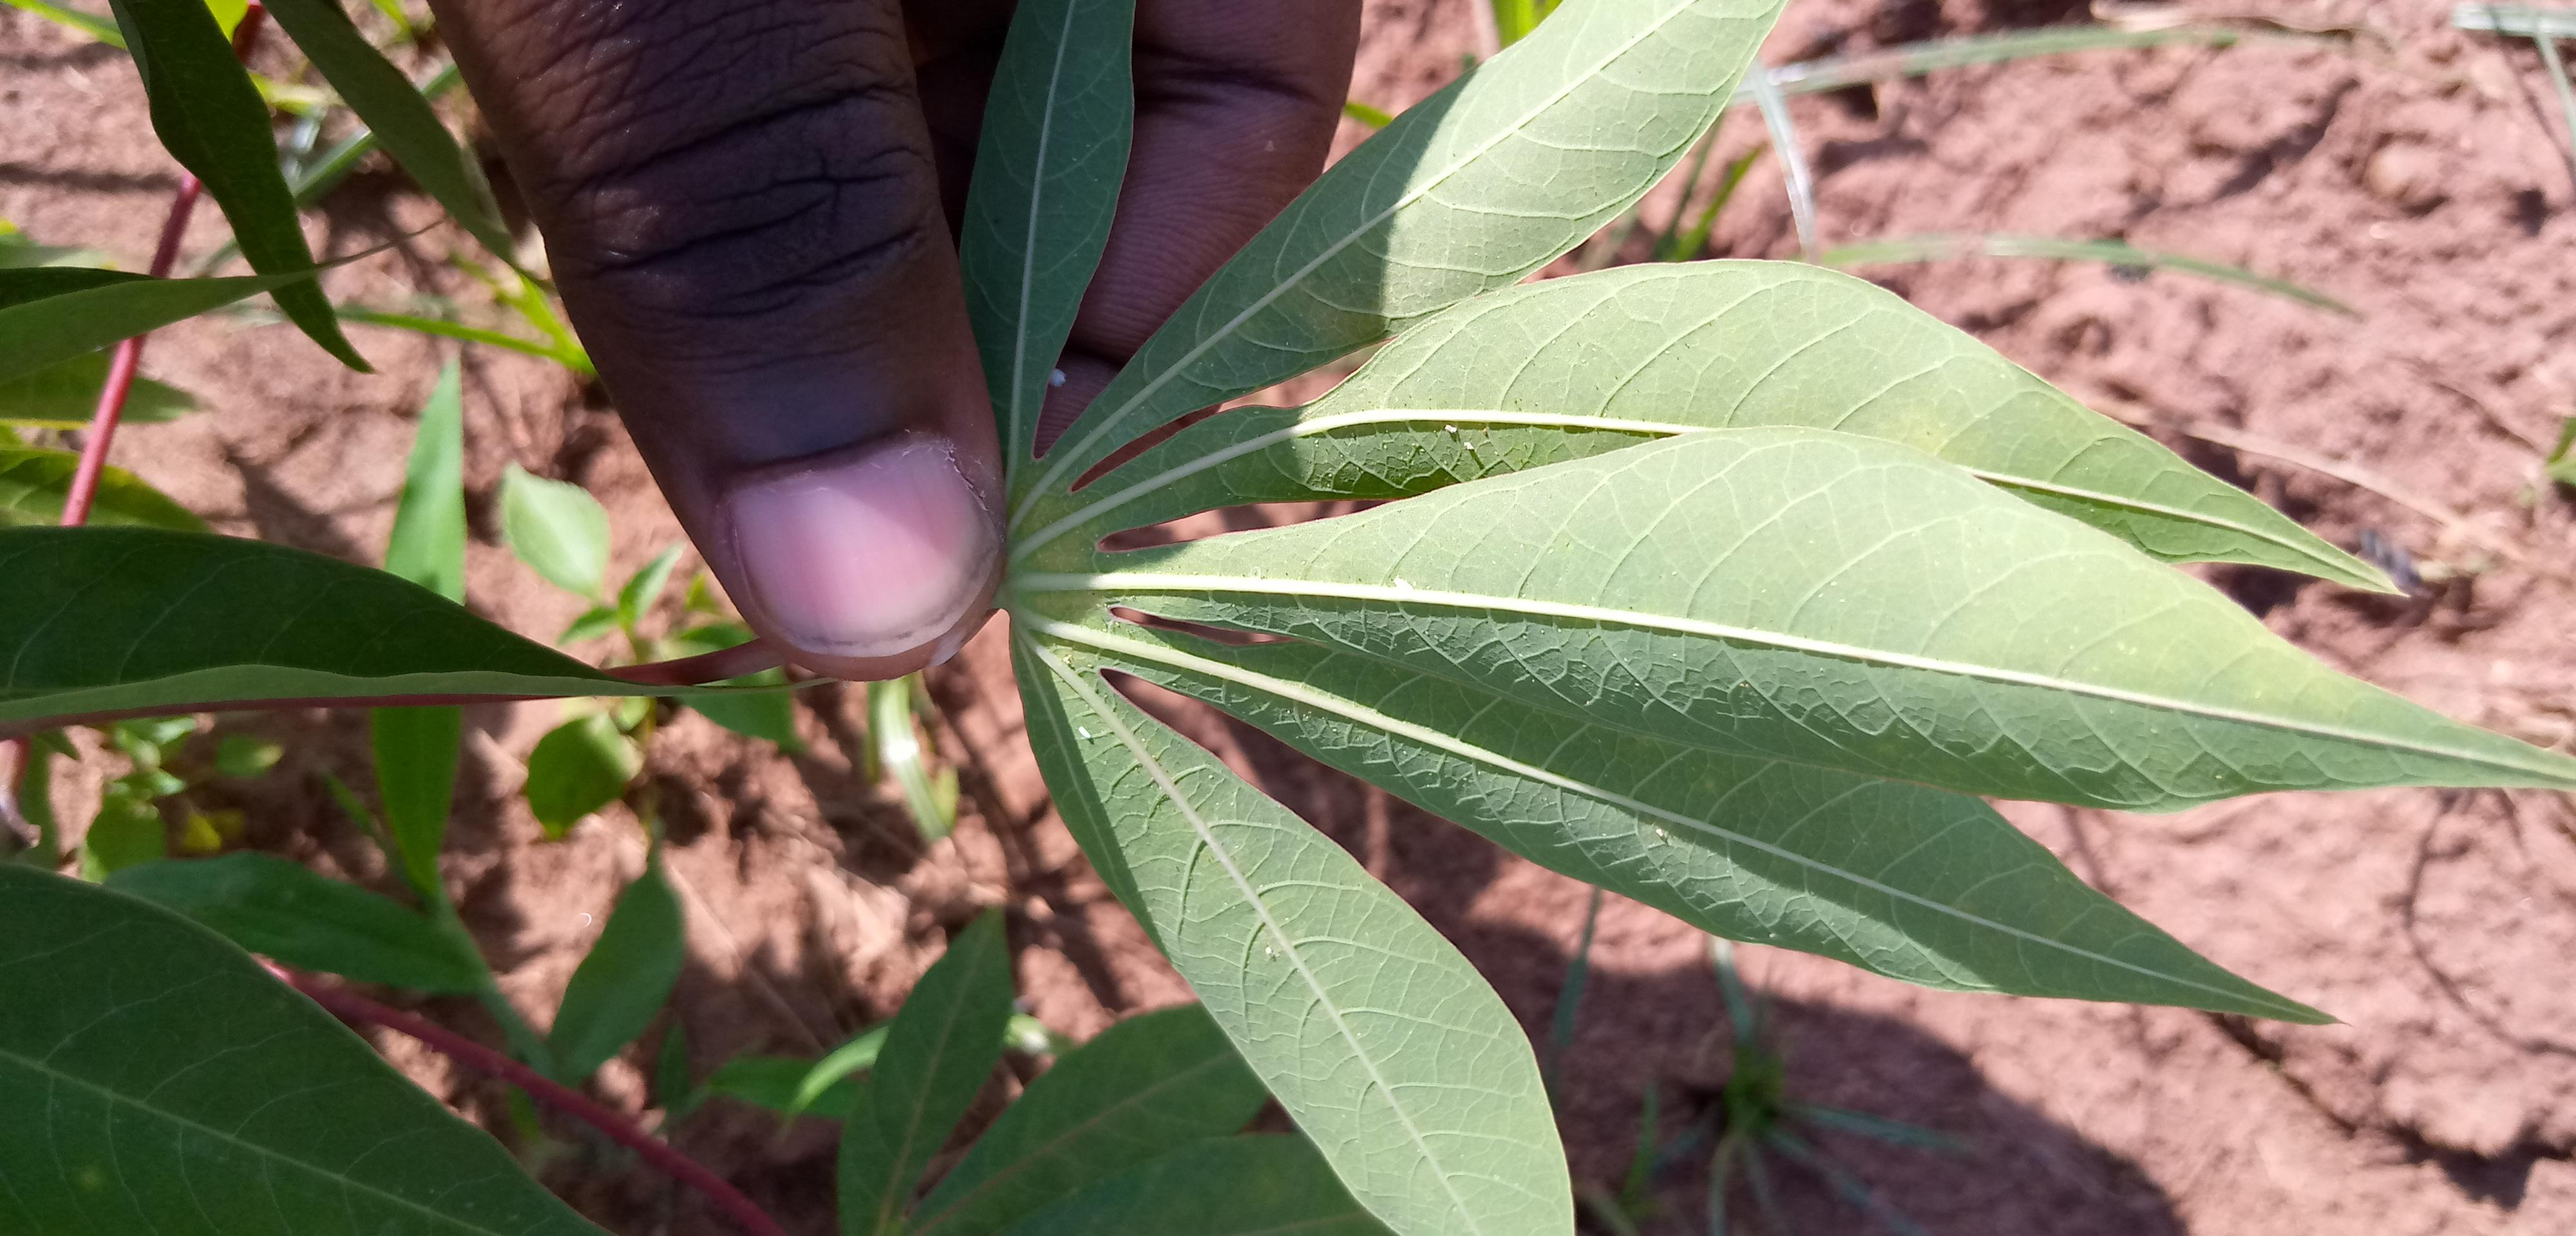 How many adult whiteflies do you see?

5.